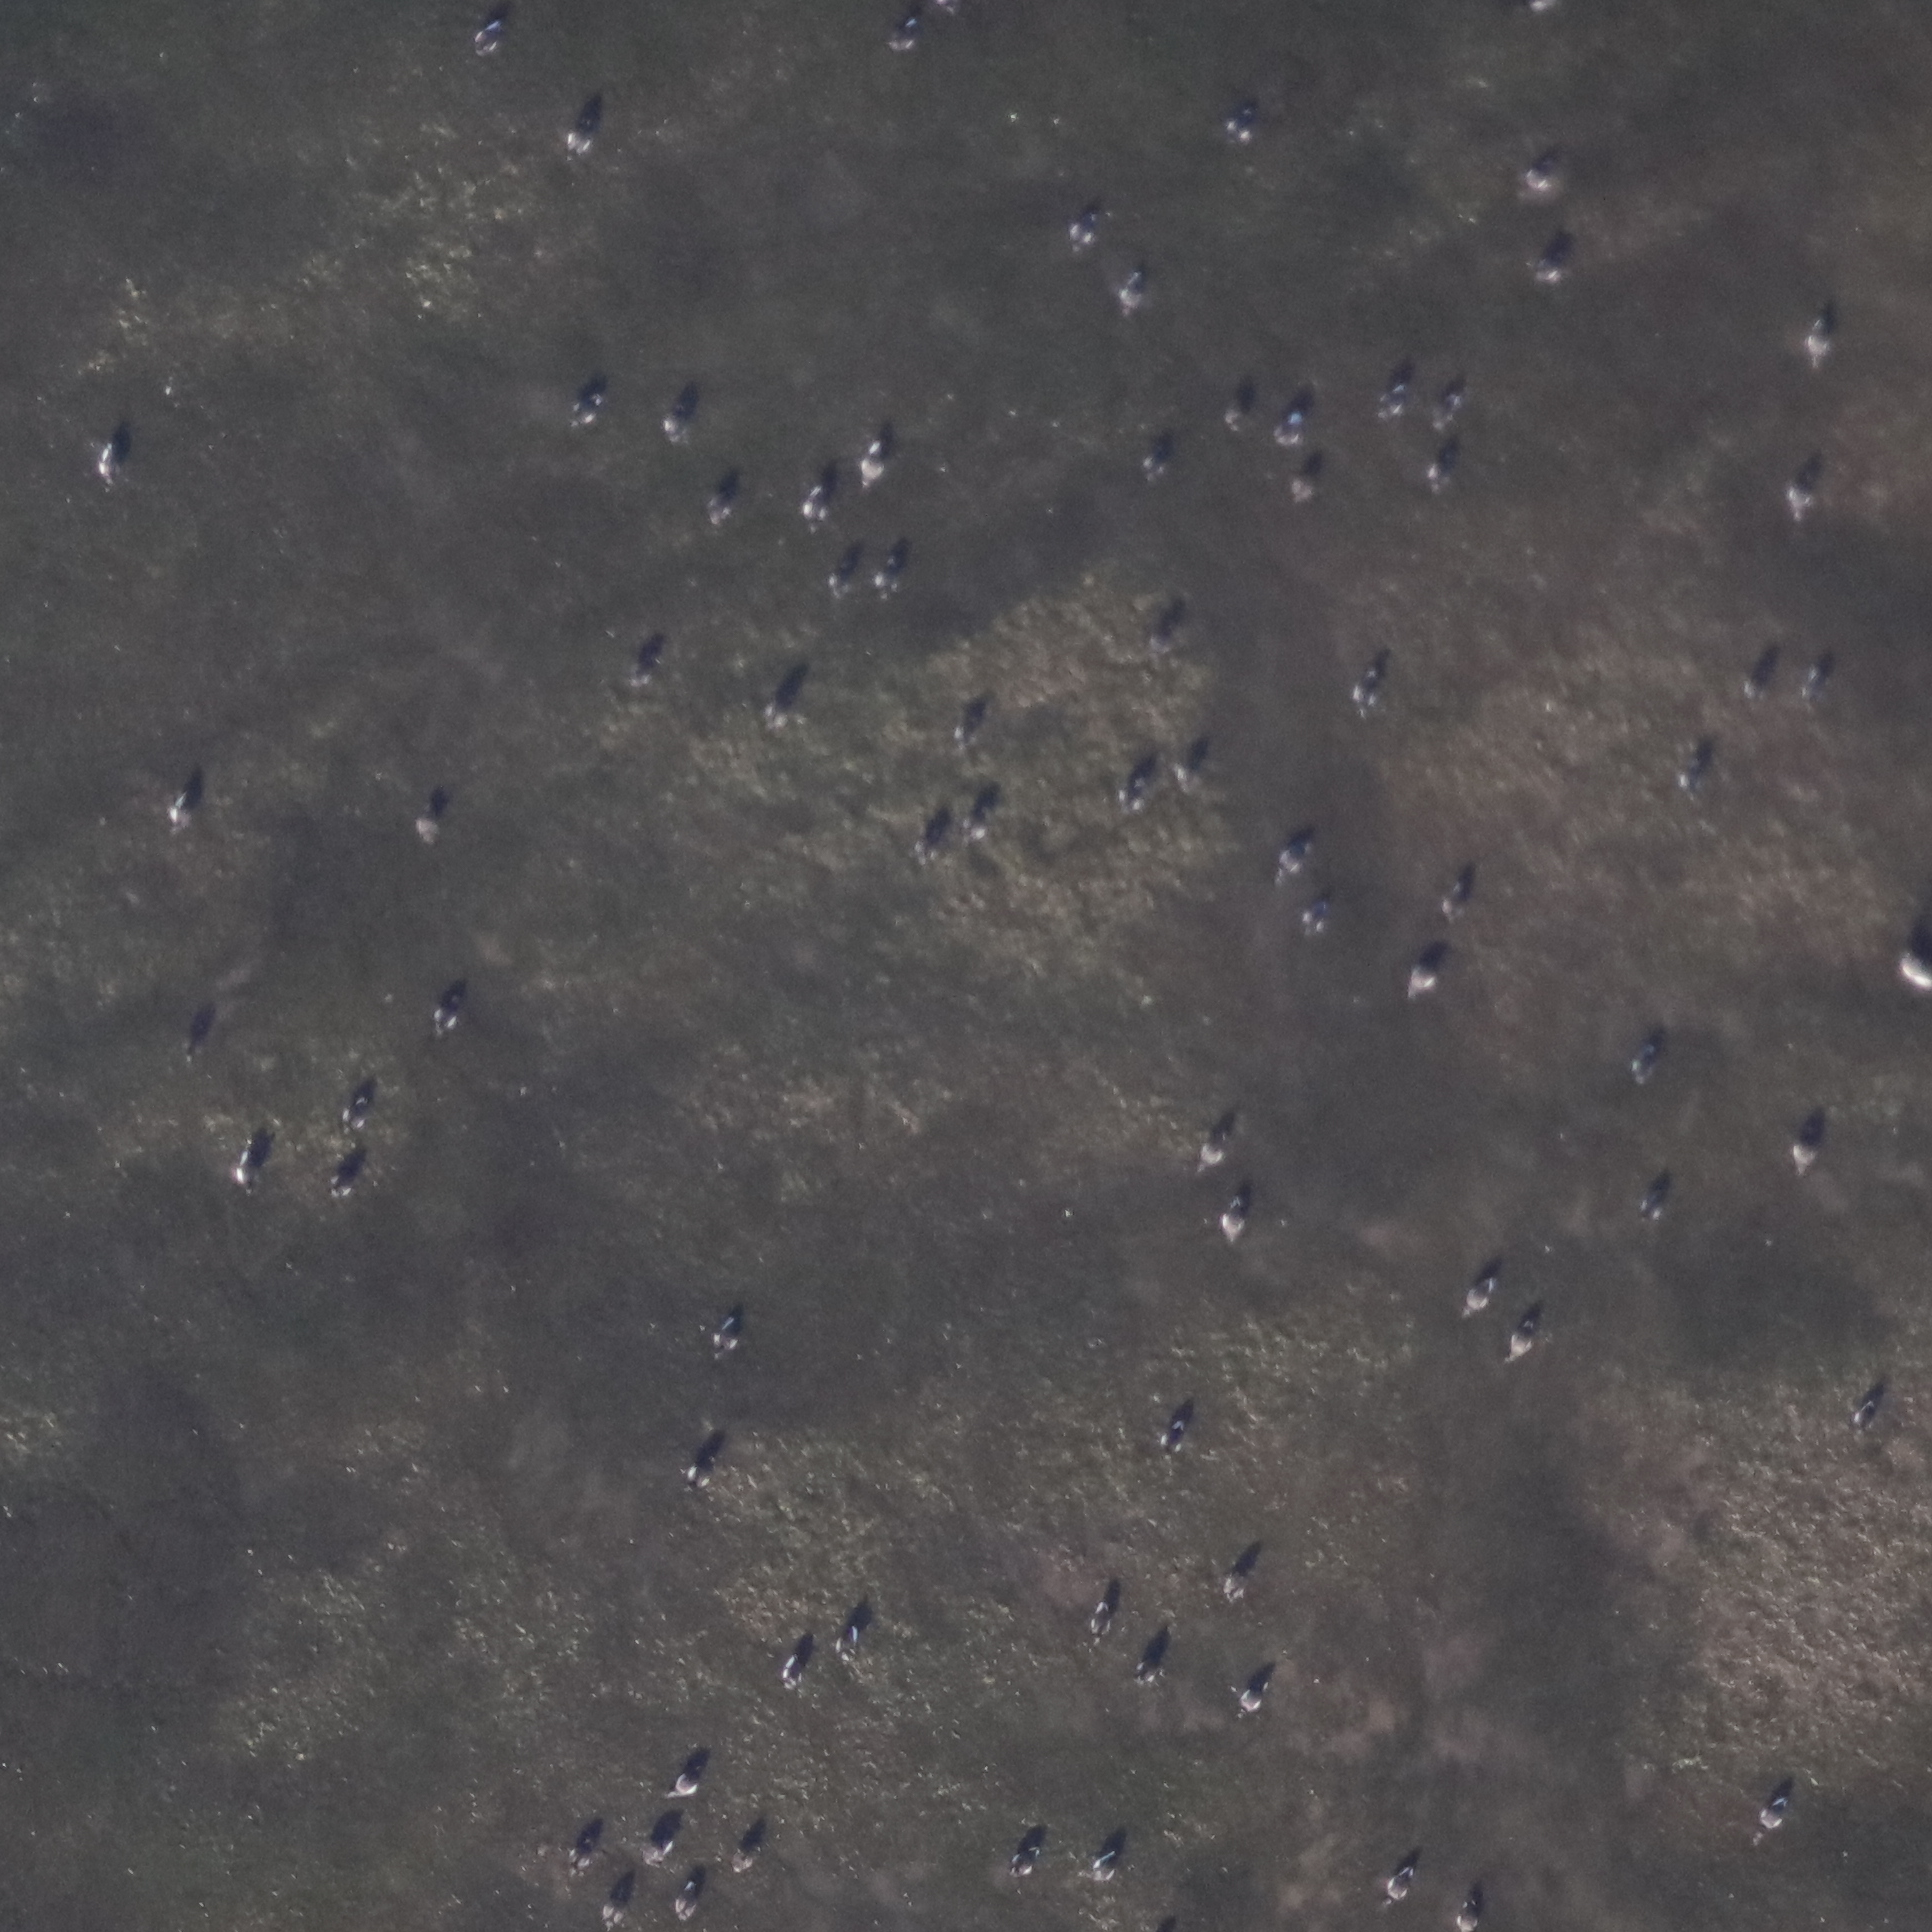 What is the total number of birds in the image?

77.